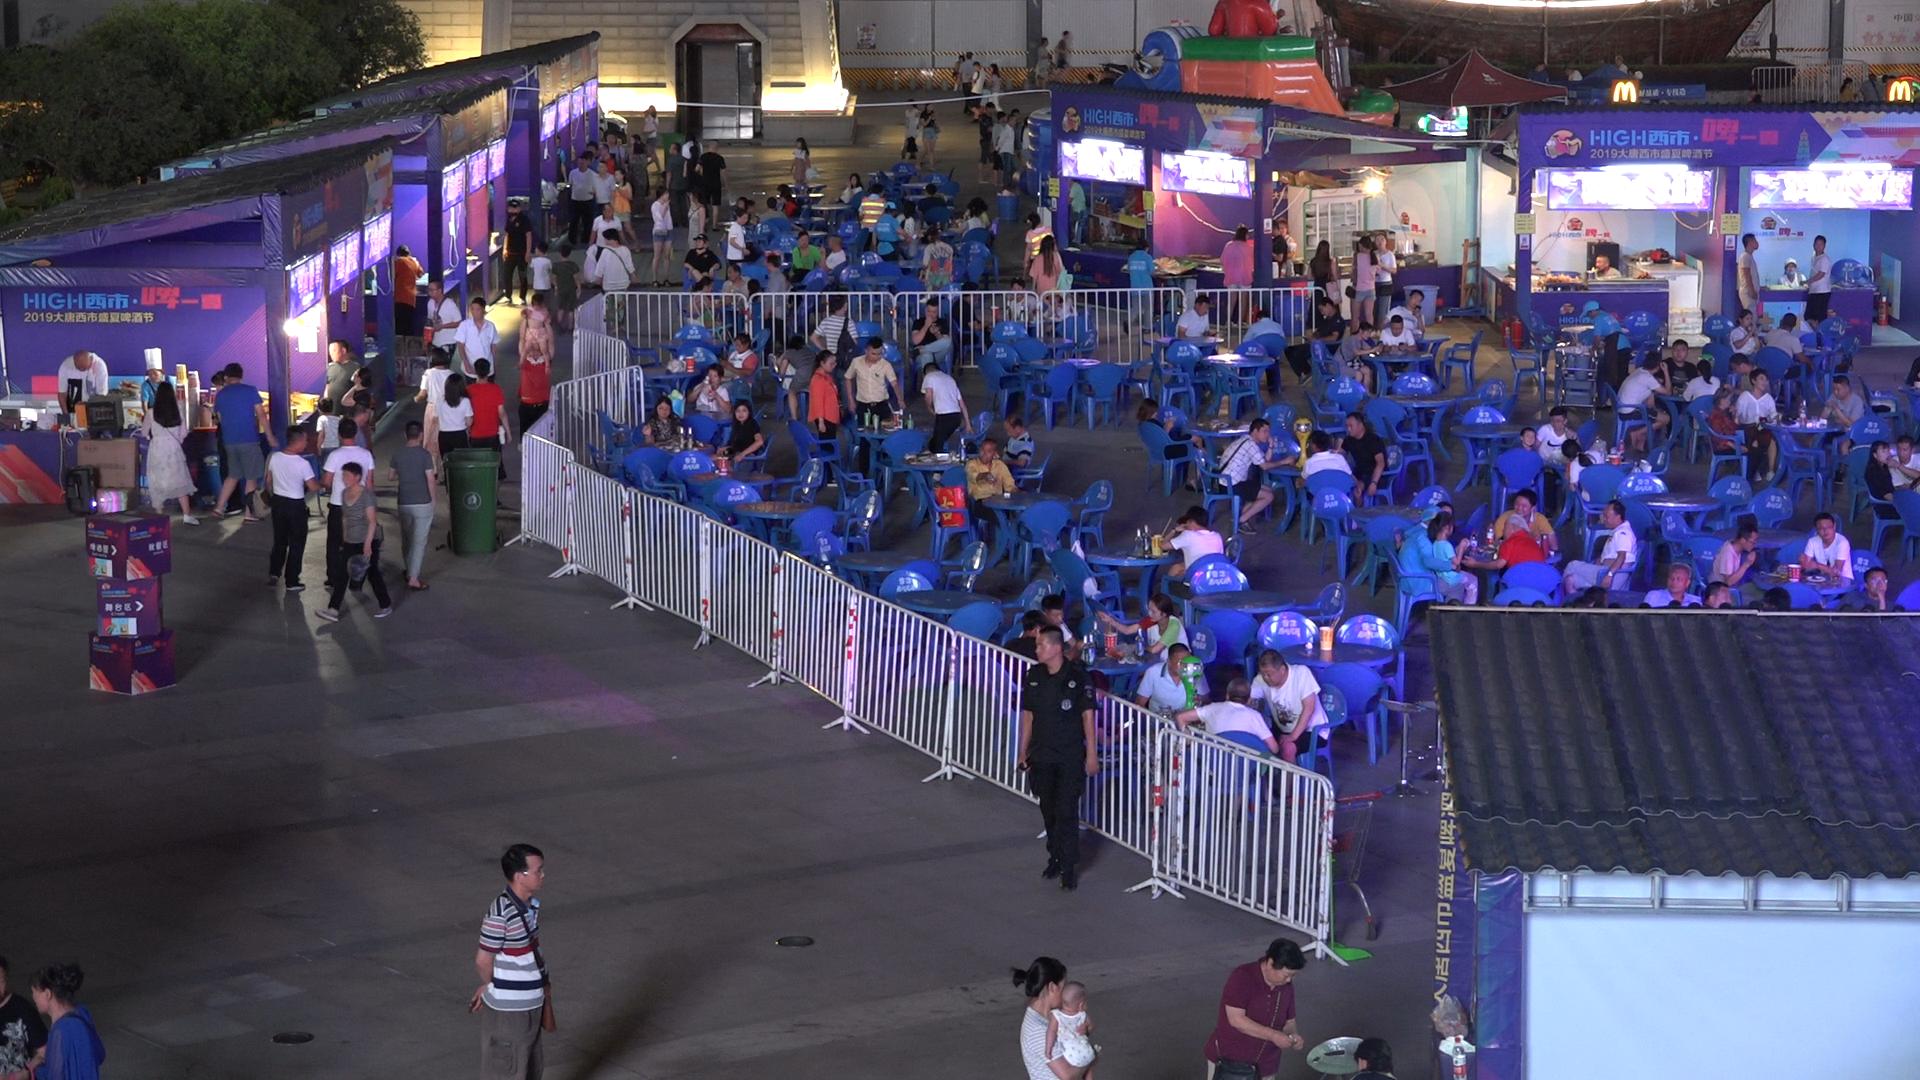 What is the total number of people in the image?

171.